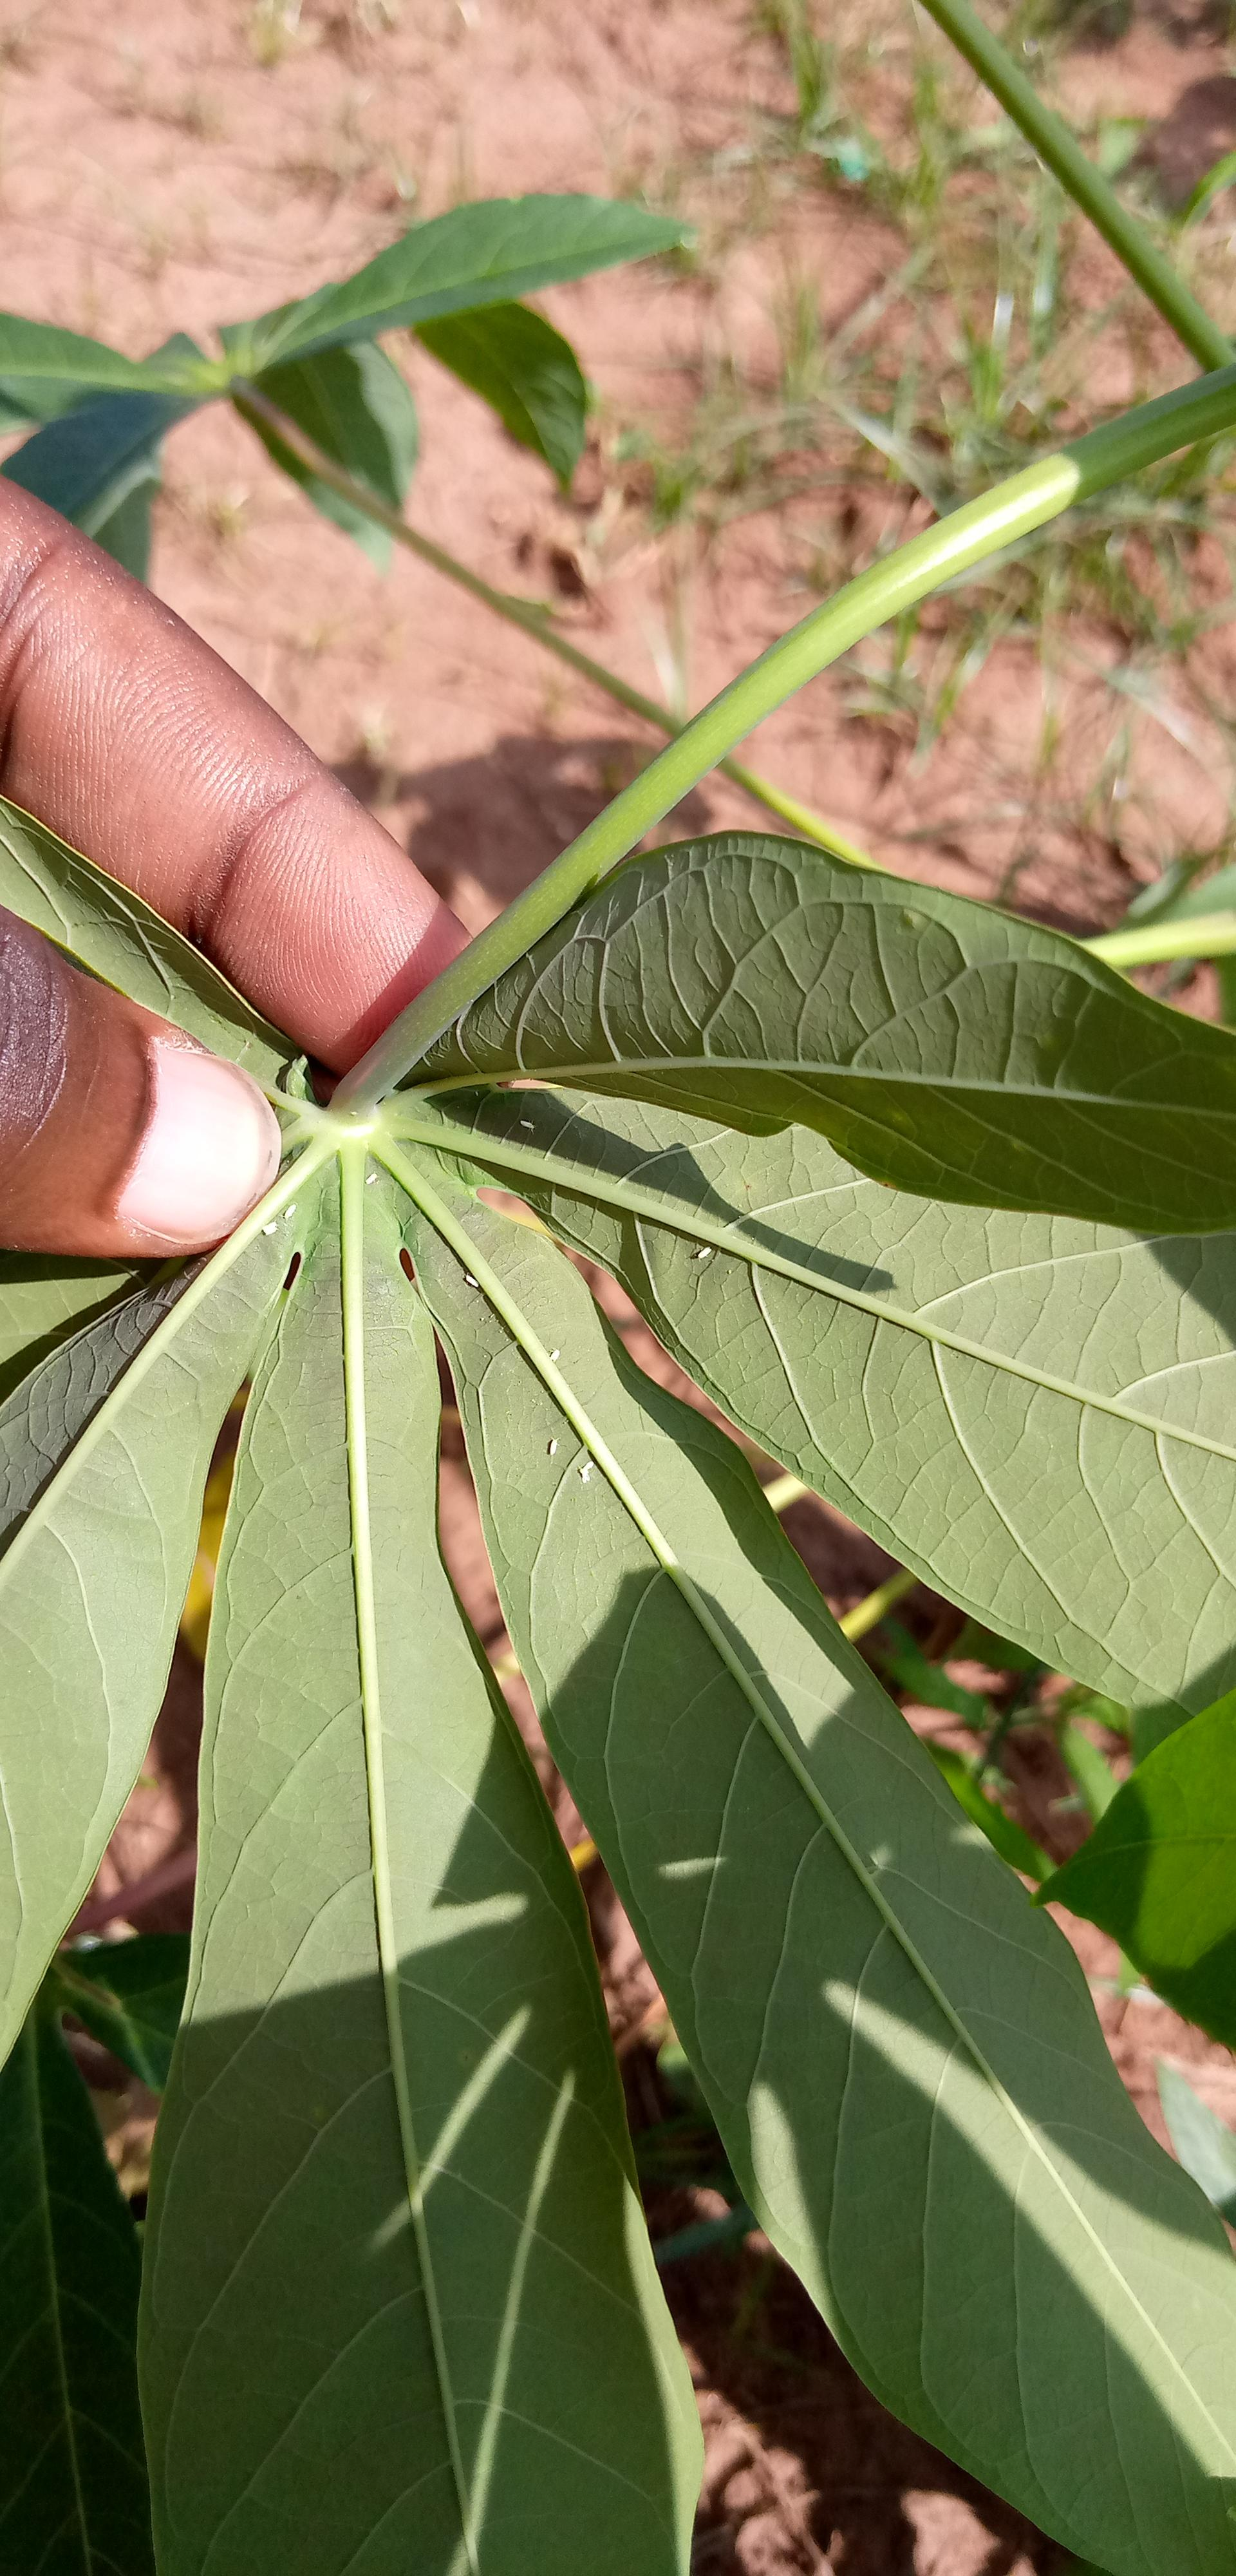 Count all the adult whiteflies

9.